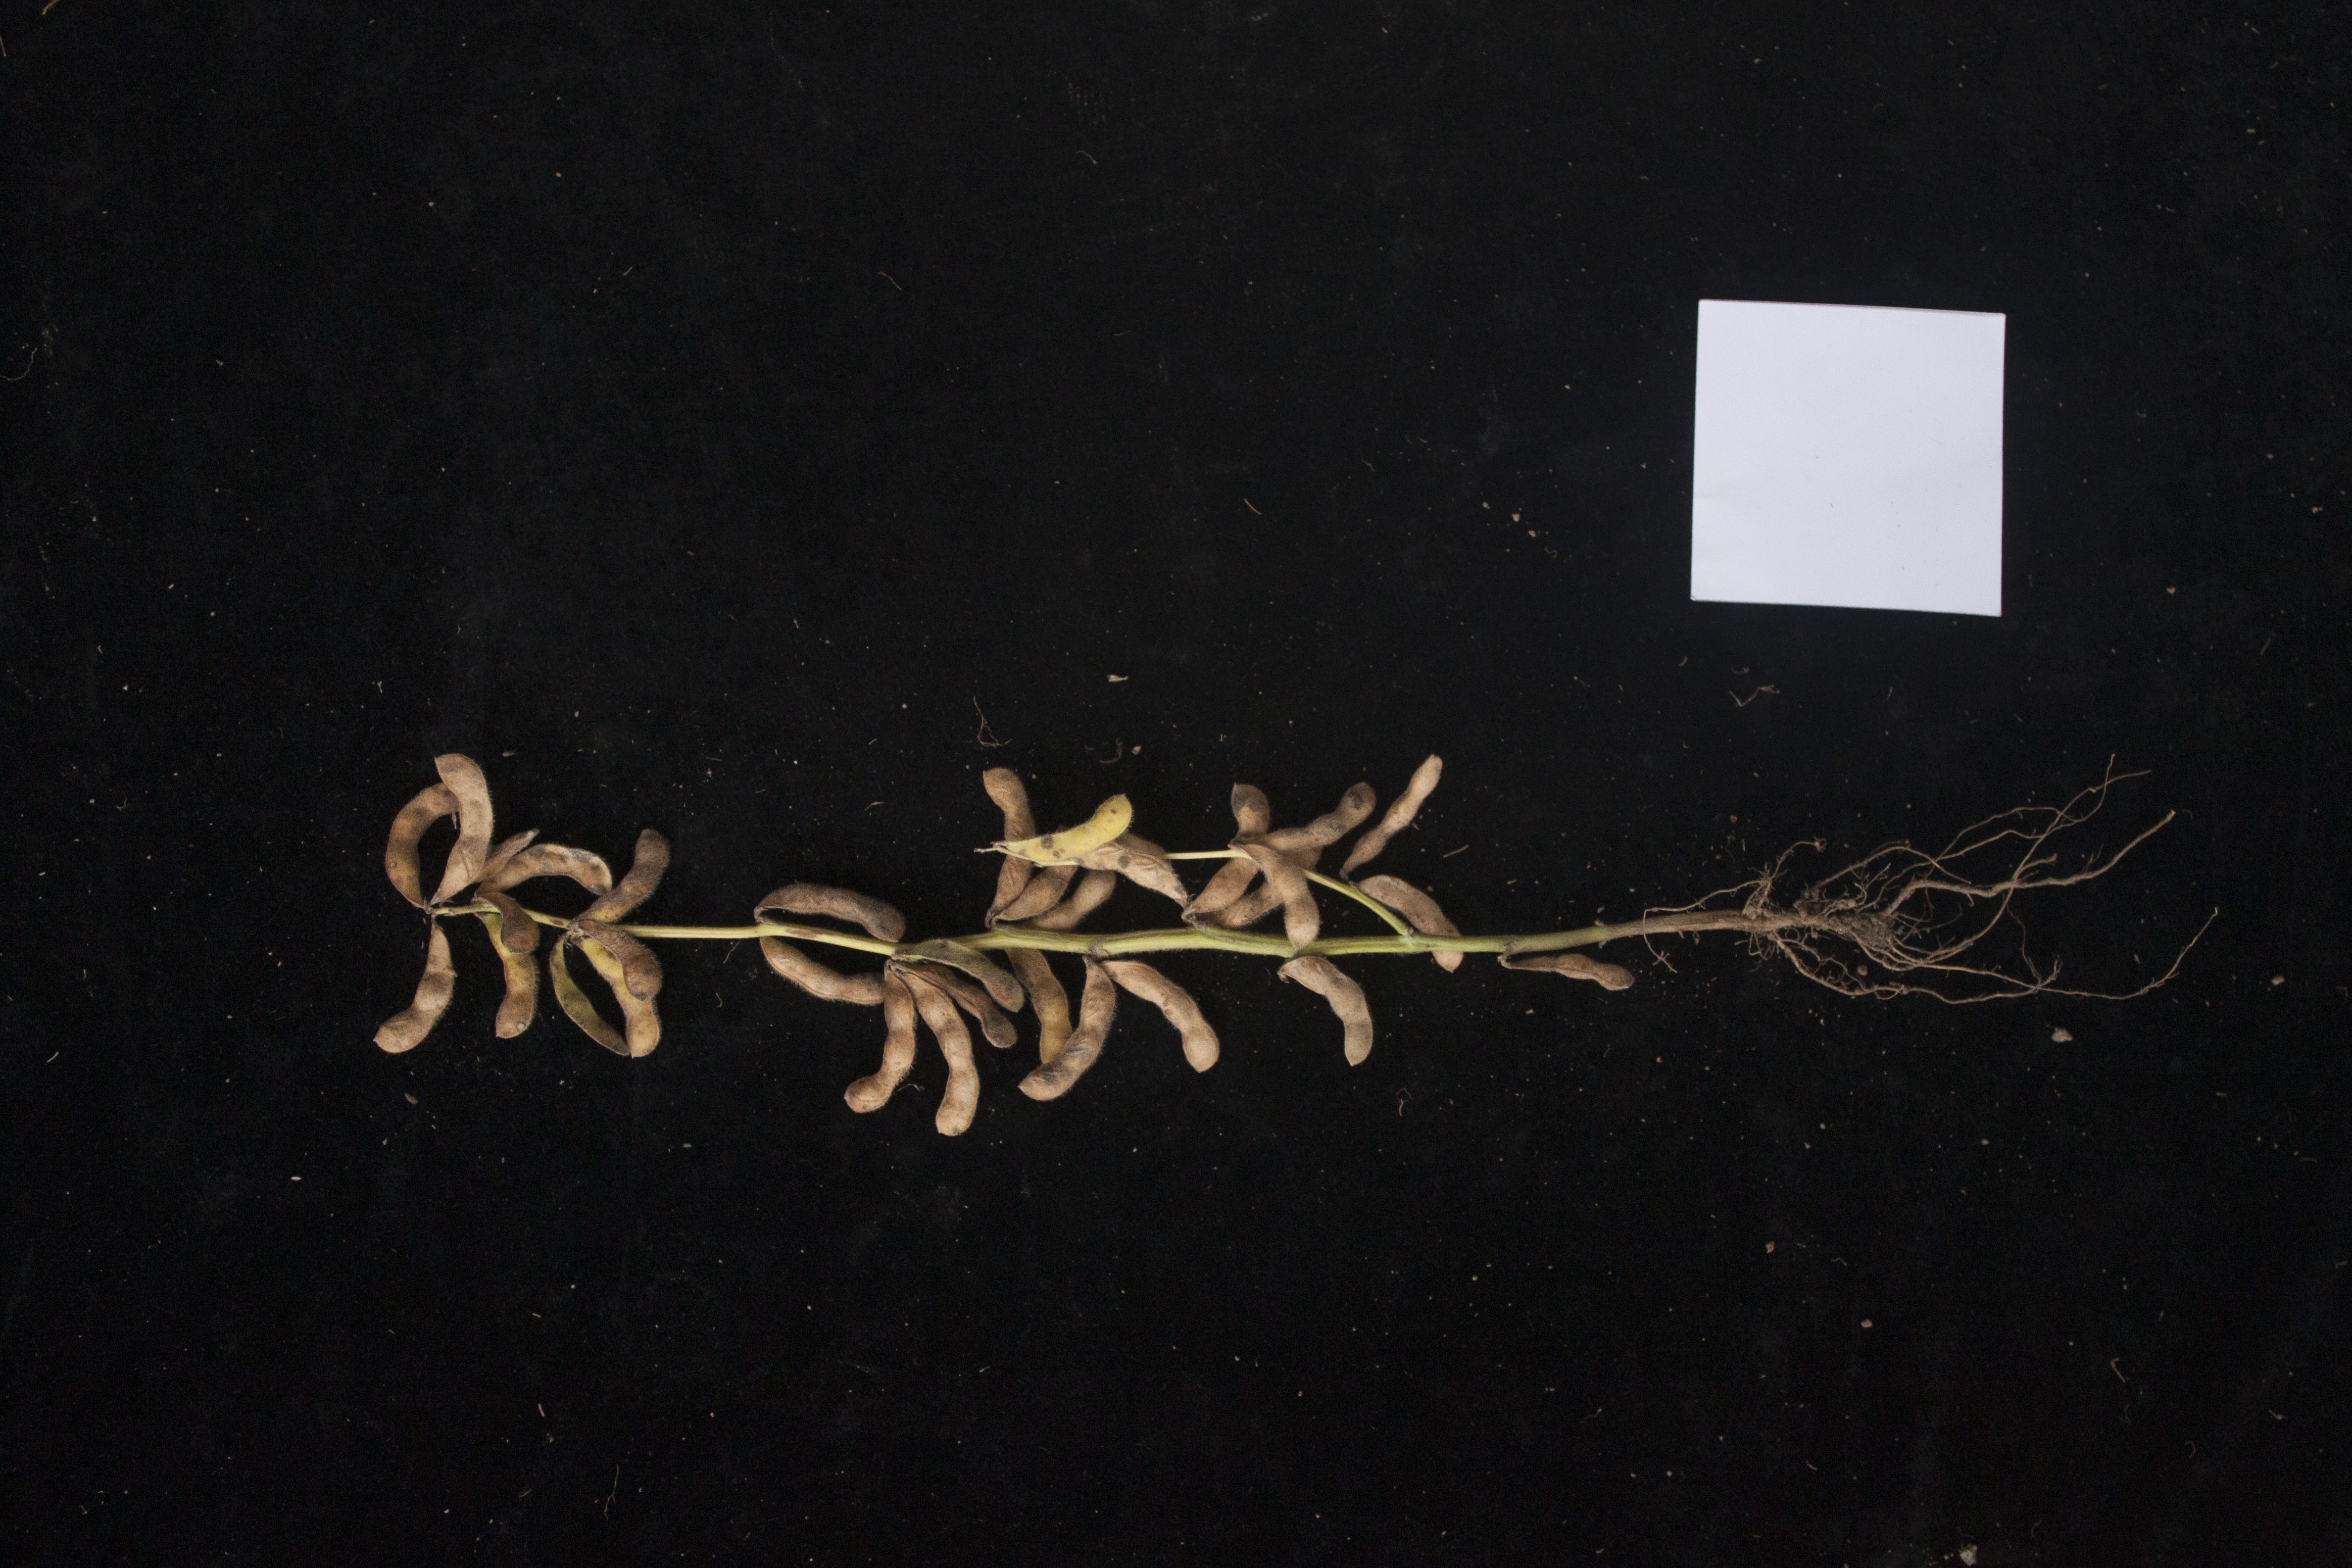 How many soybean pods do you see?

32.